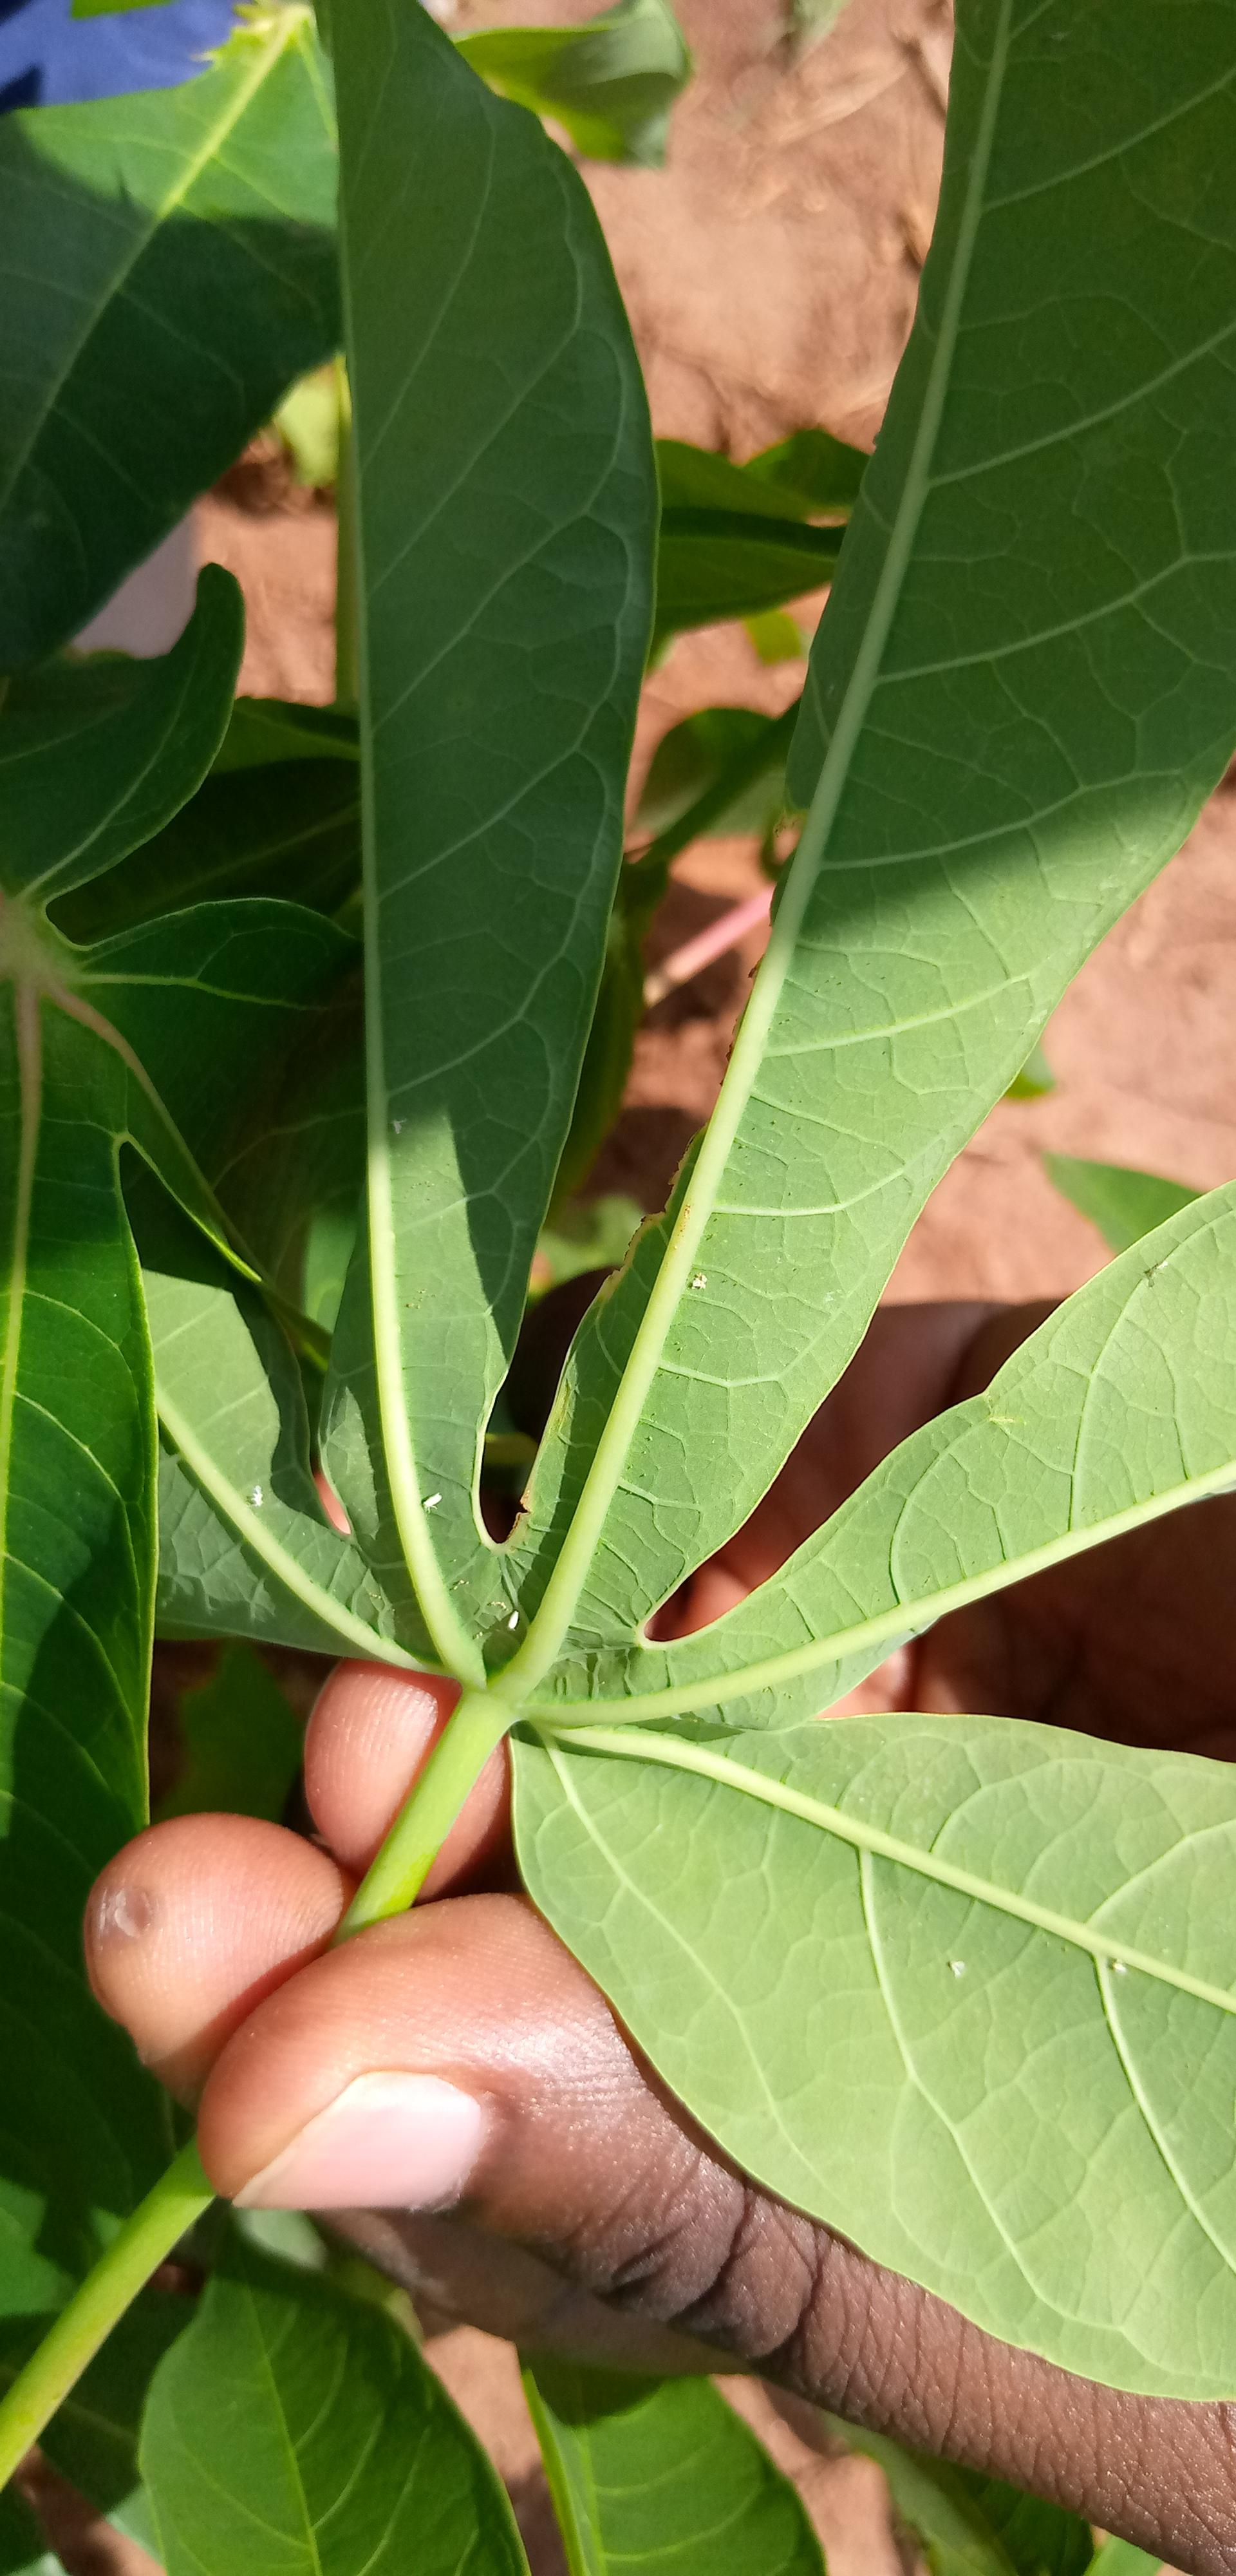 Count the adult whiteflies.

7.